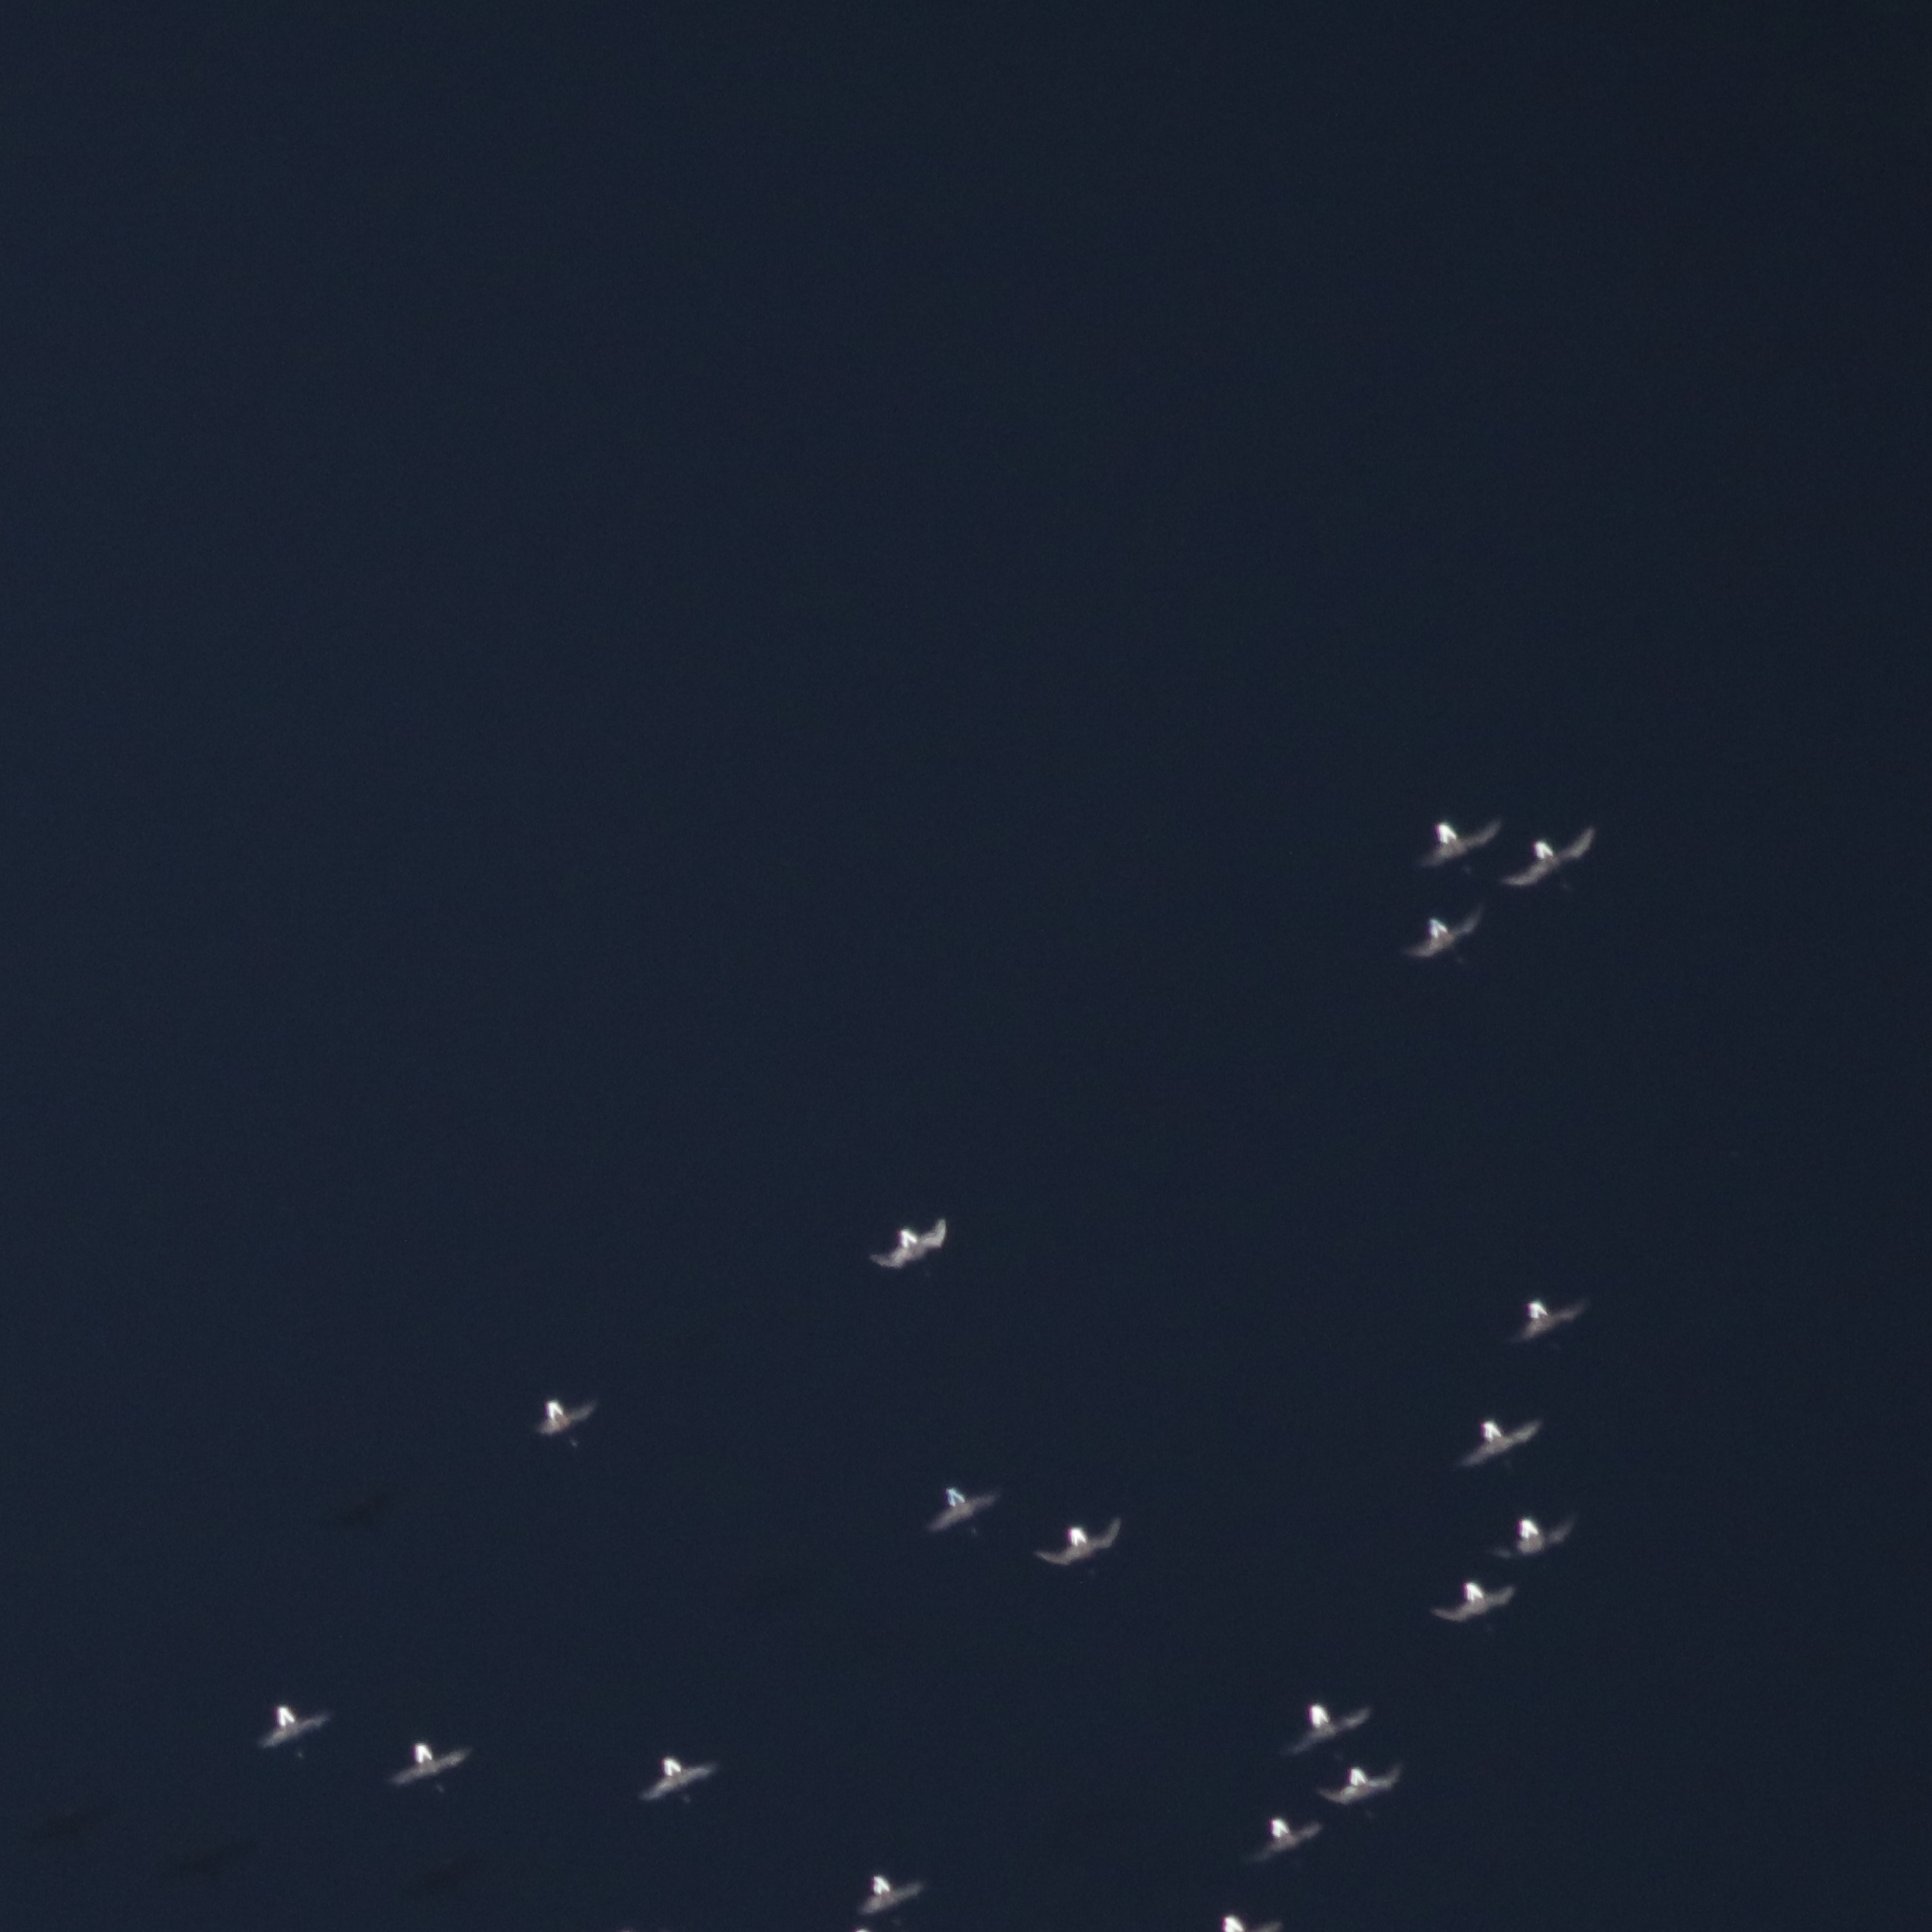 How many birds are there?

18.